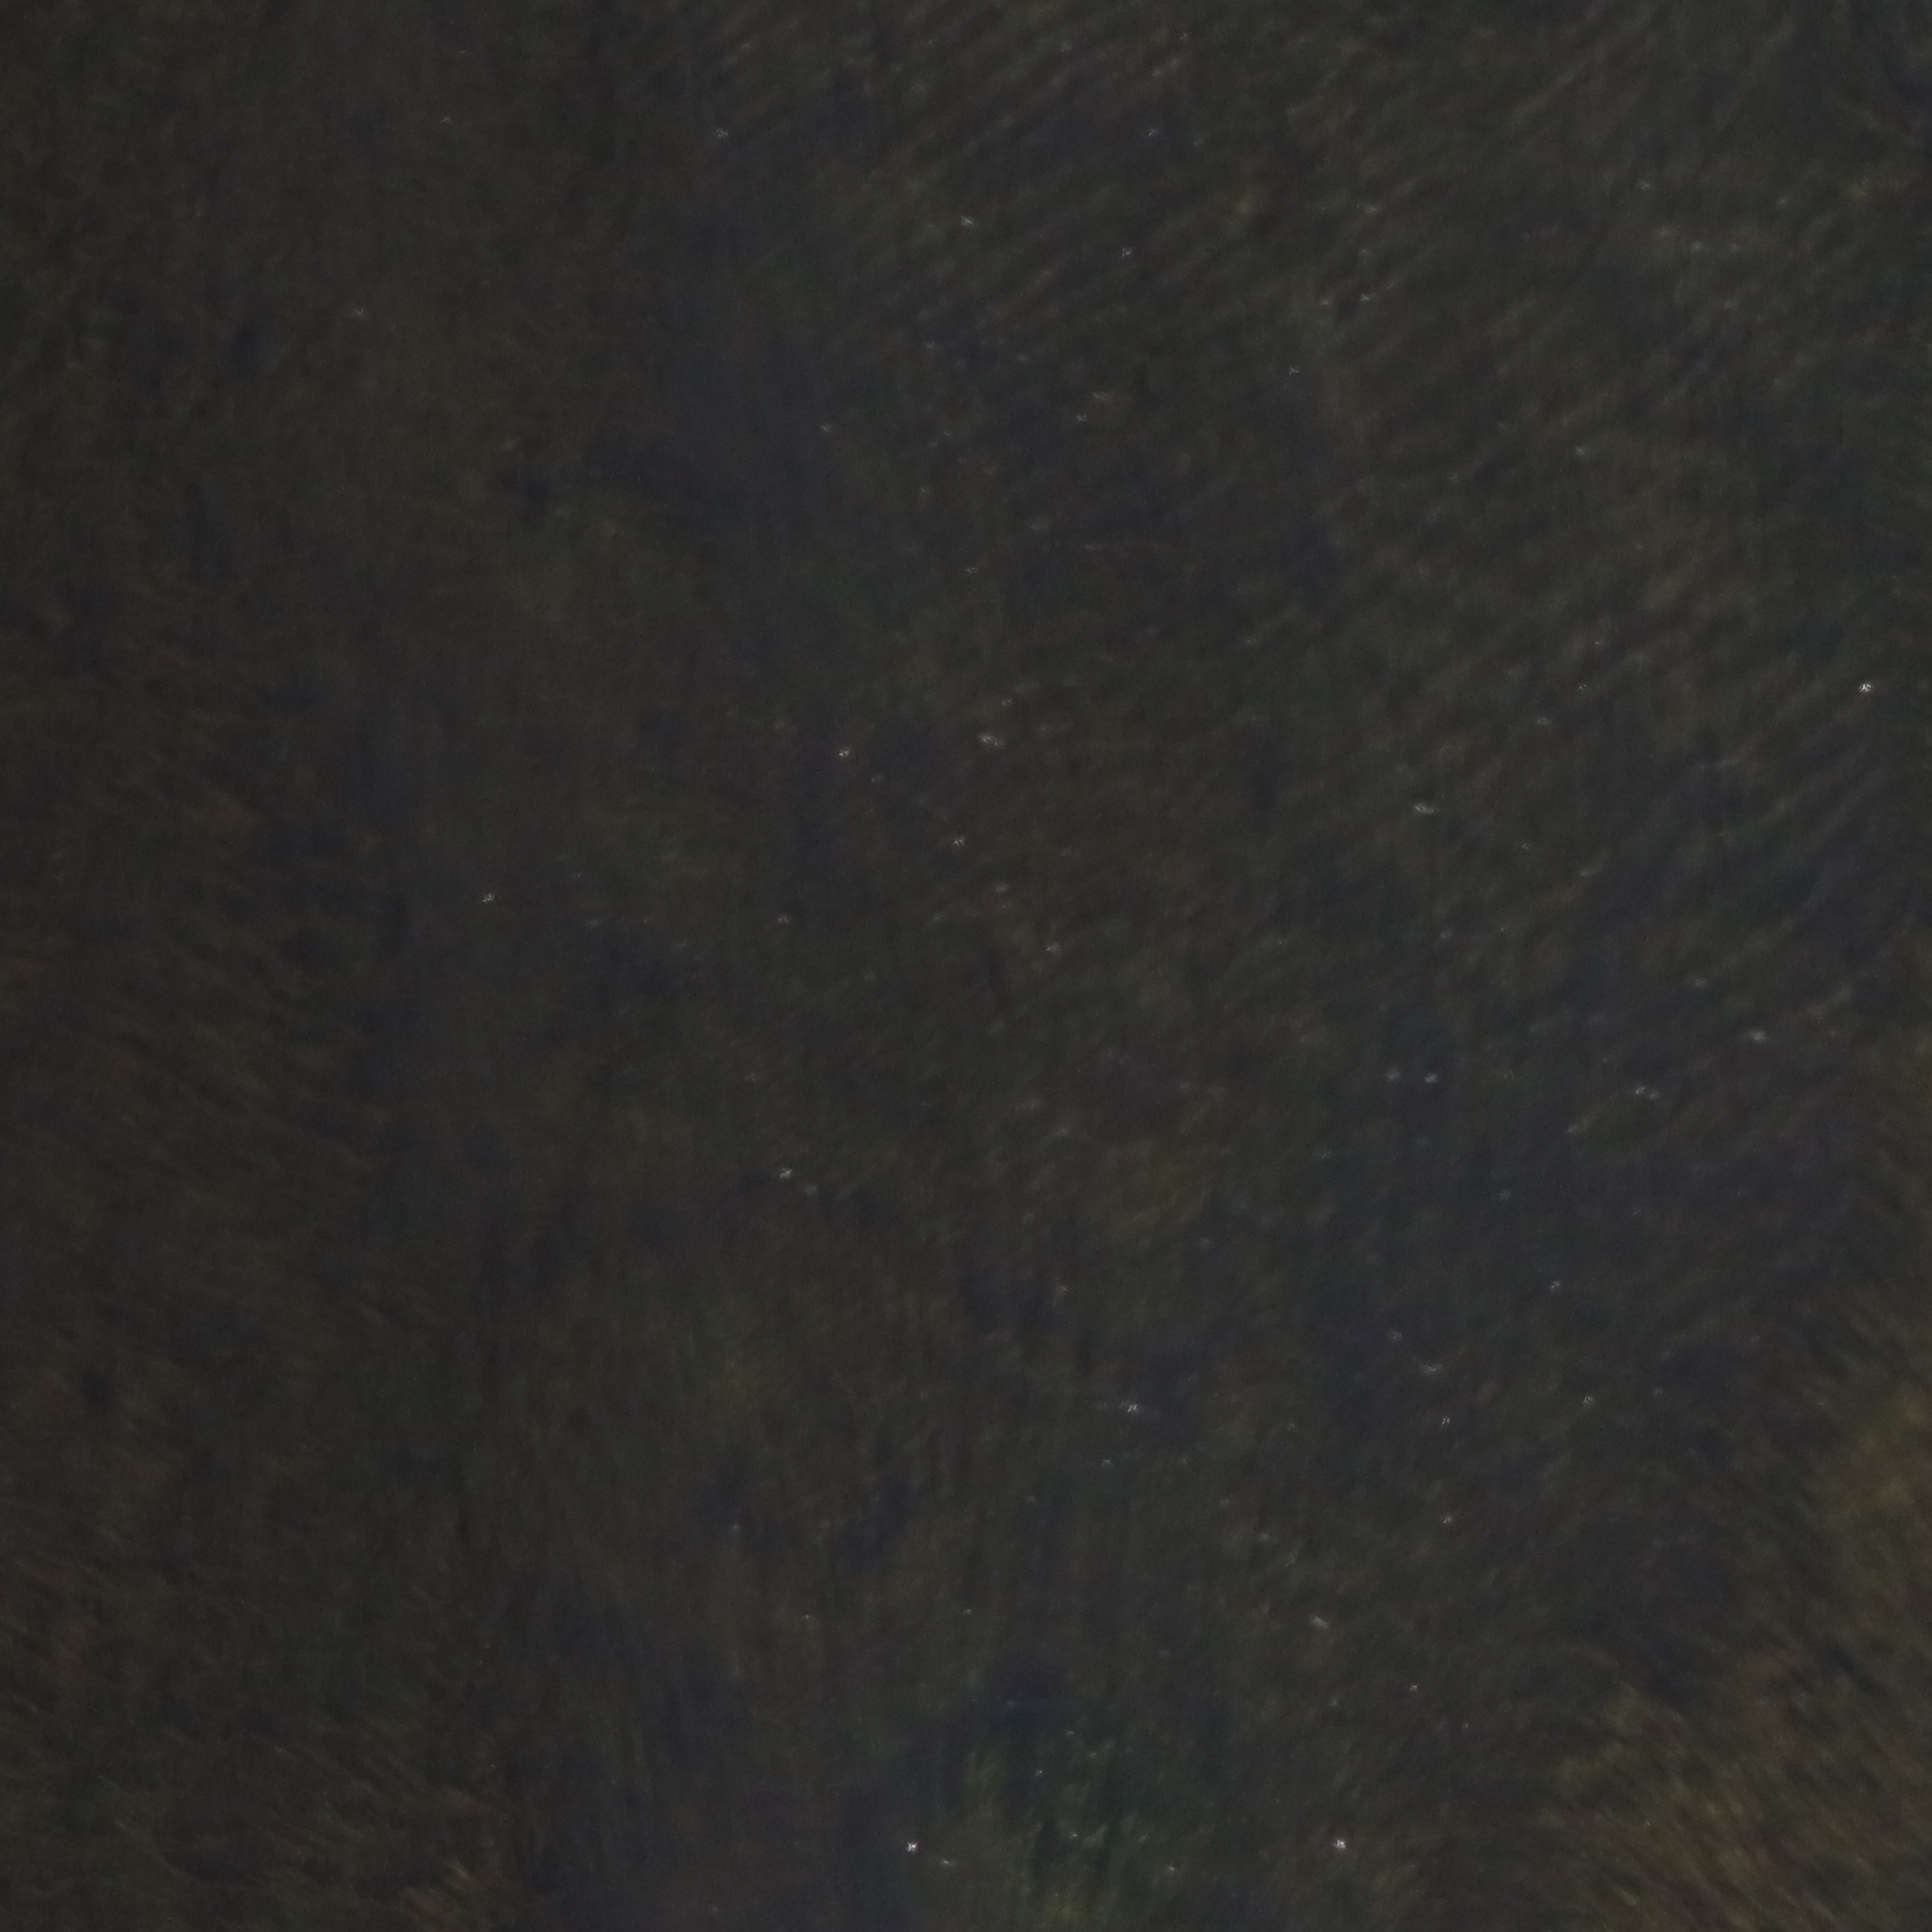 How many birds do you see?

0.